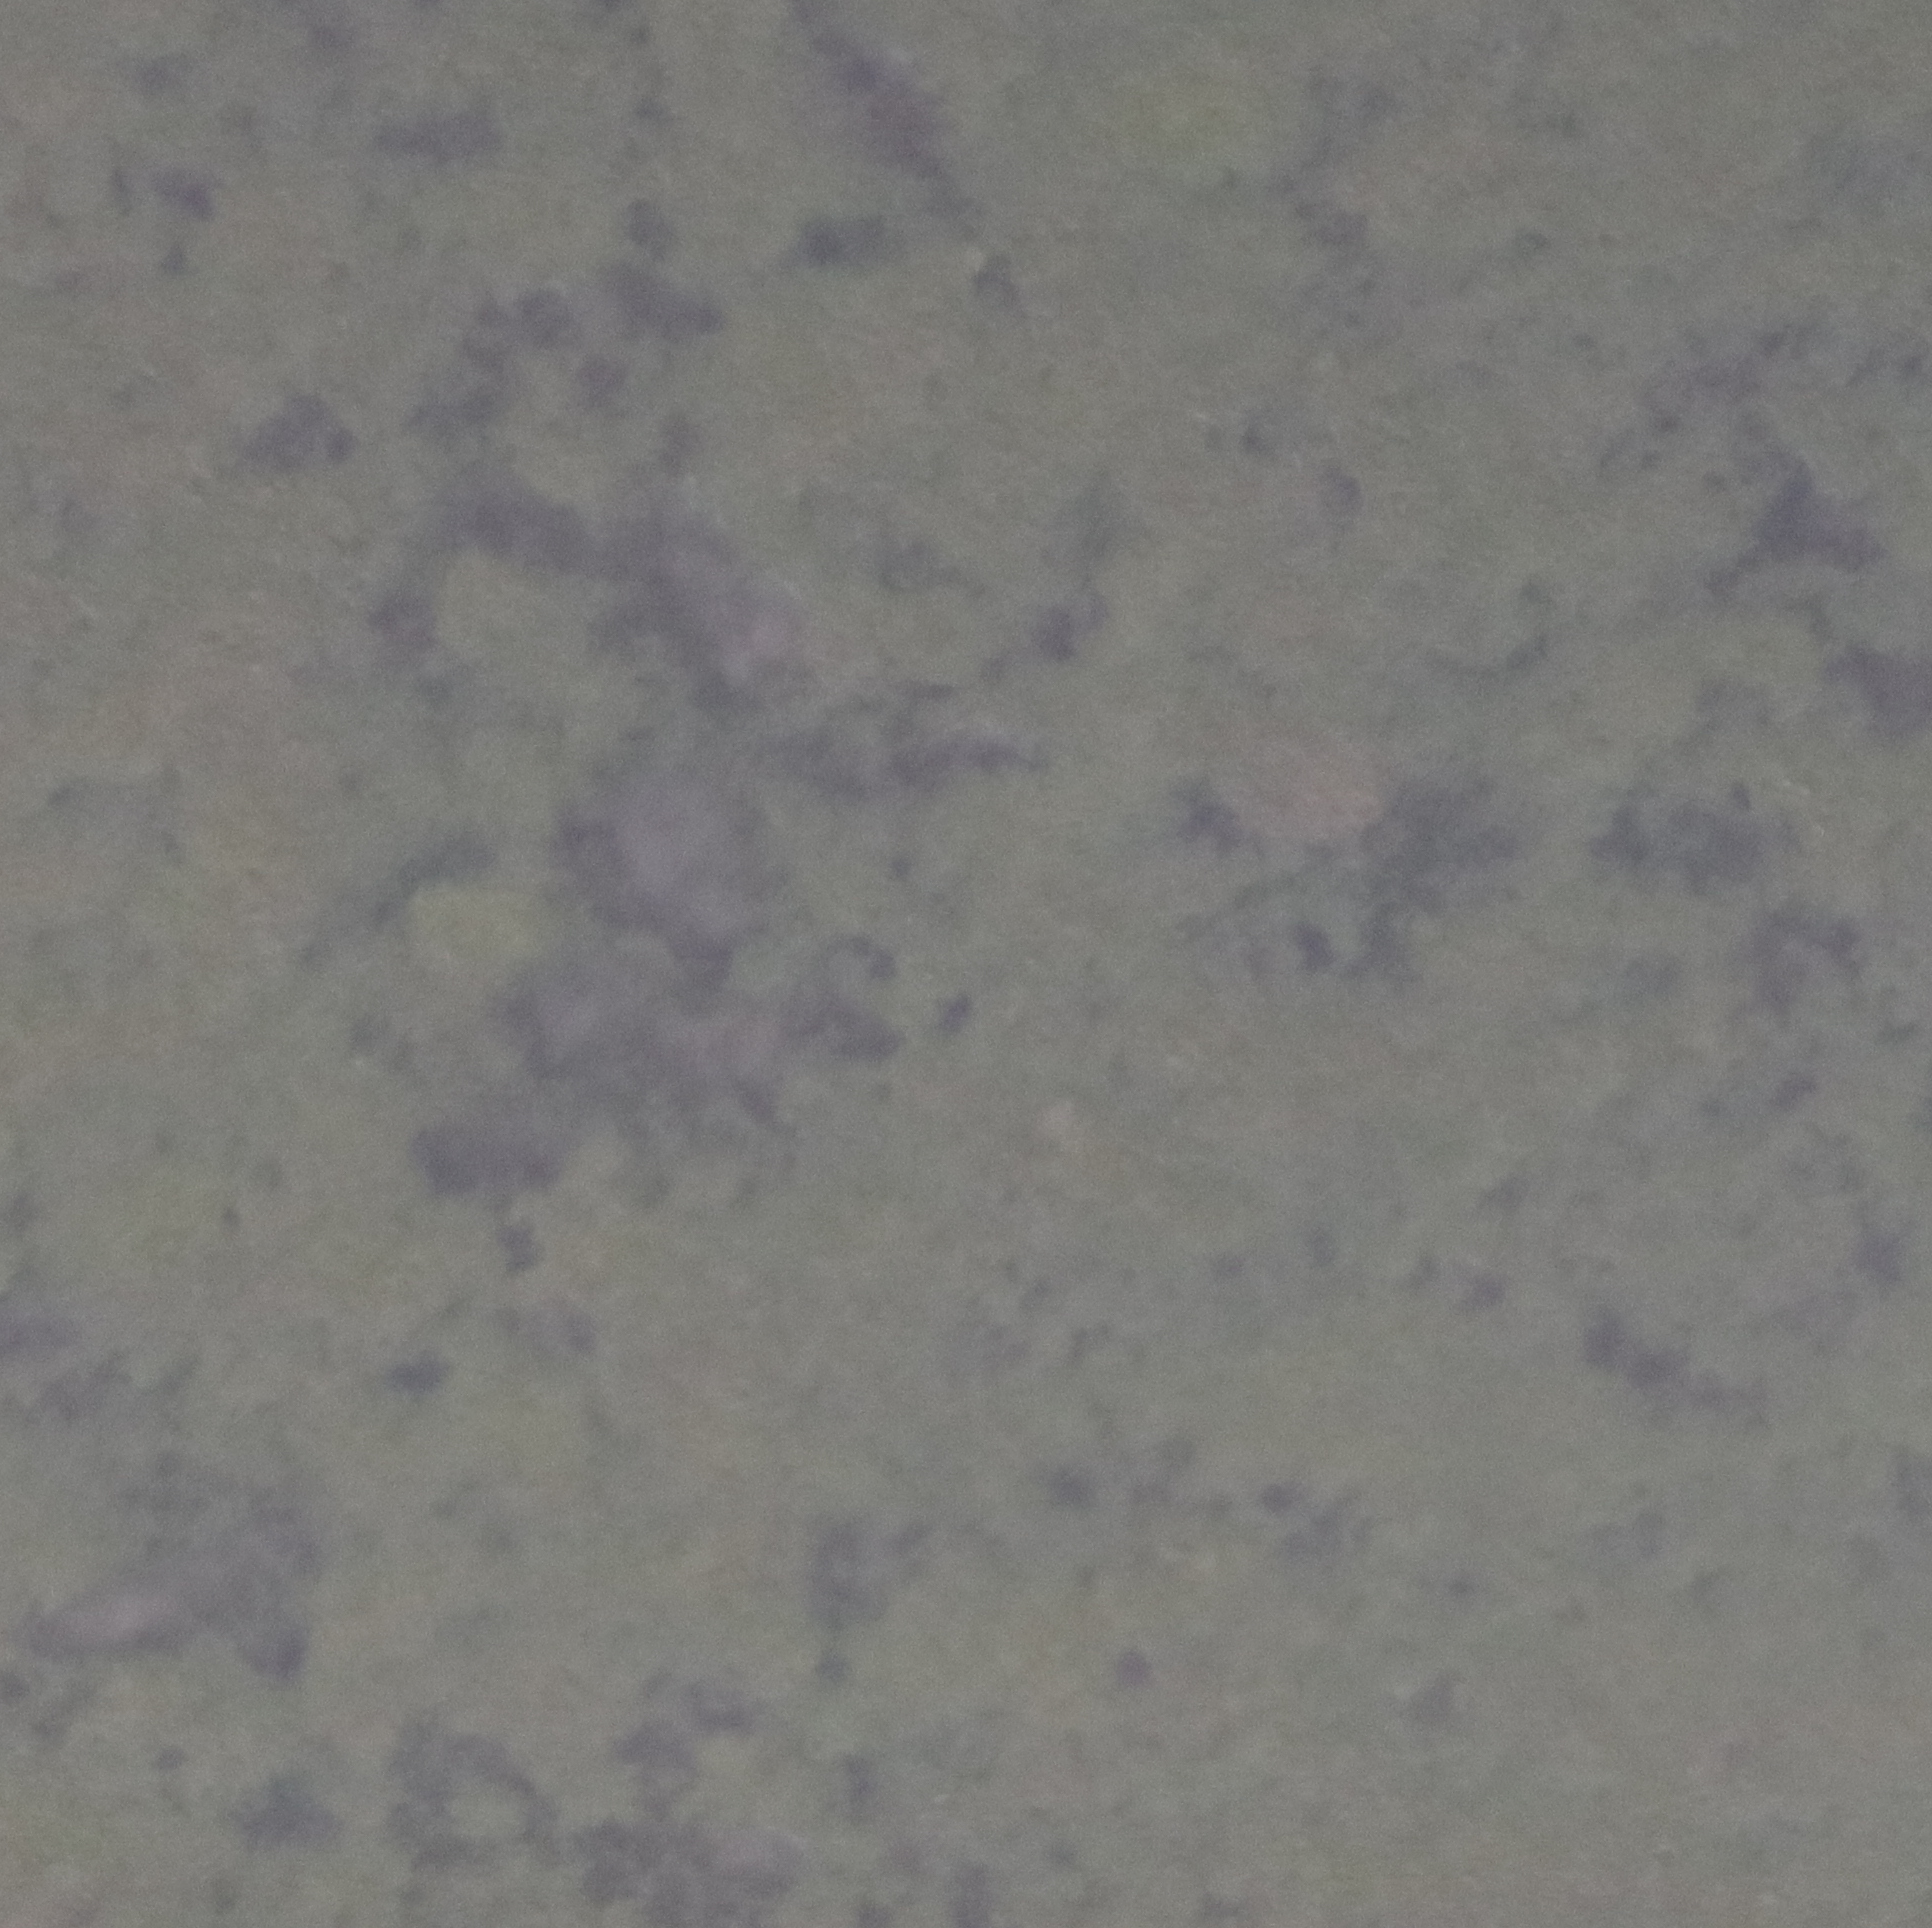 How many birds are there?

0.